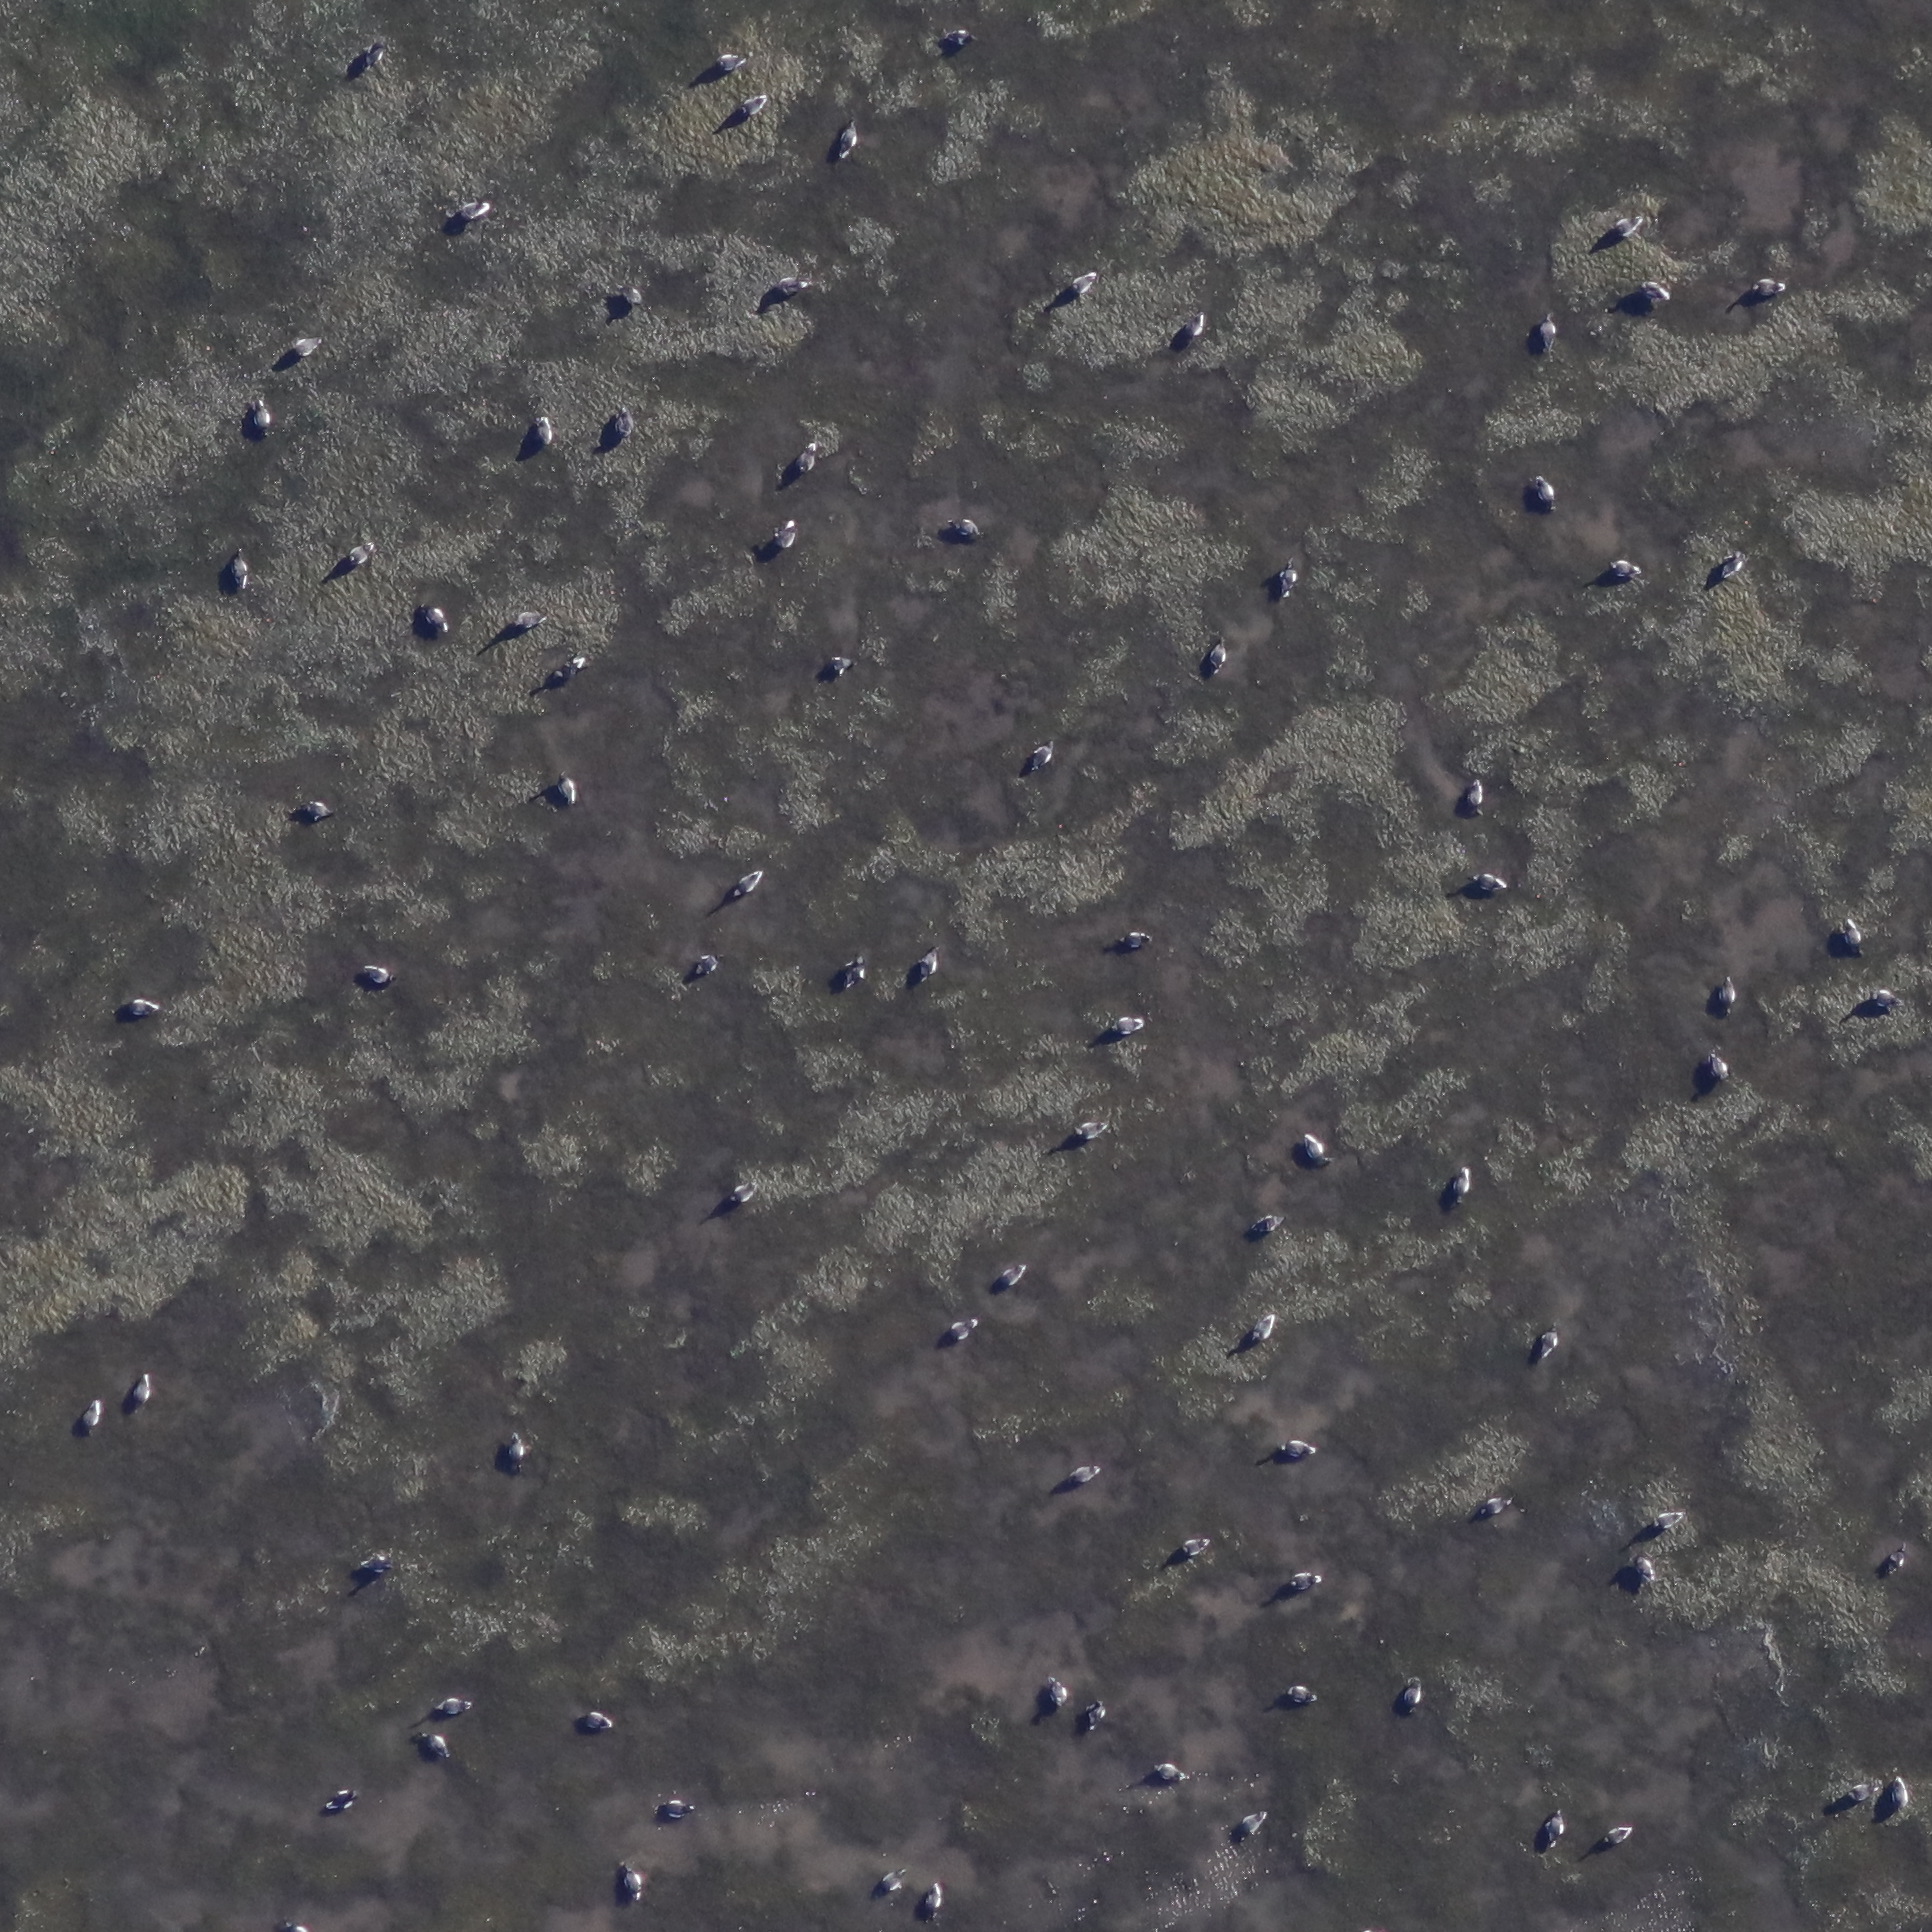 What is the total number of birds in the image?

88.